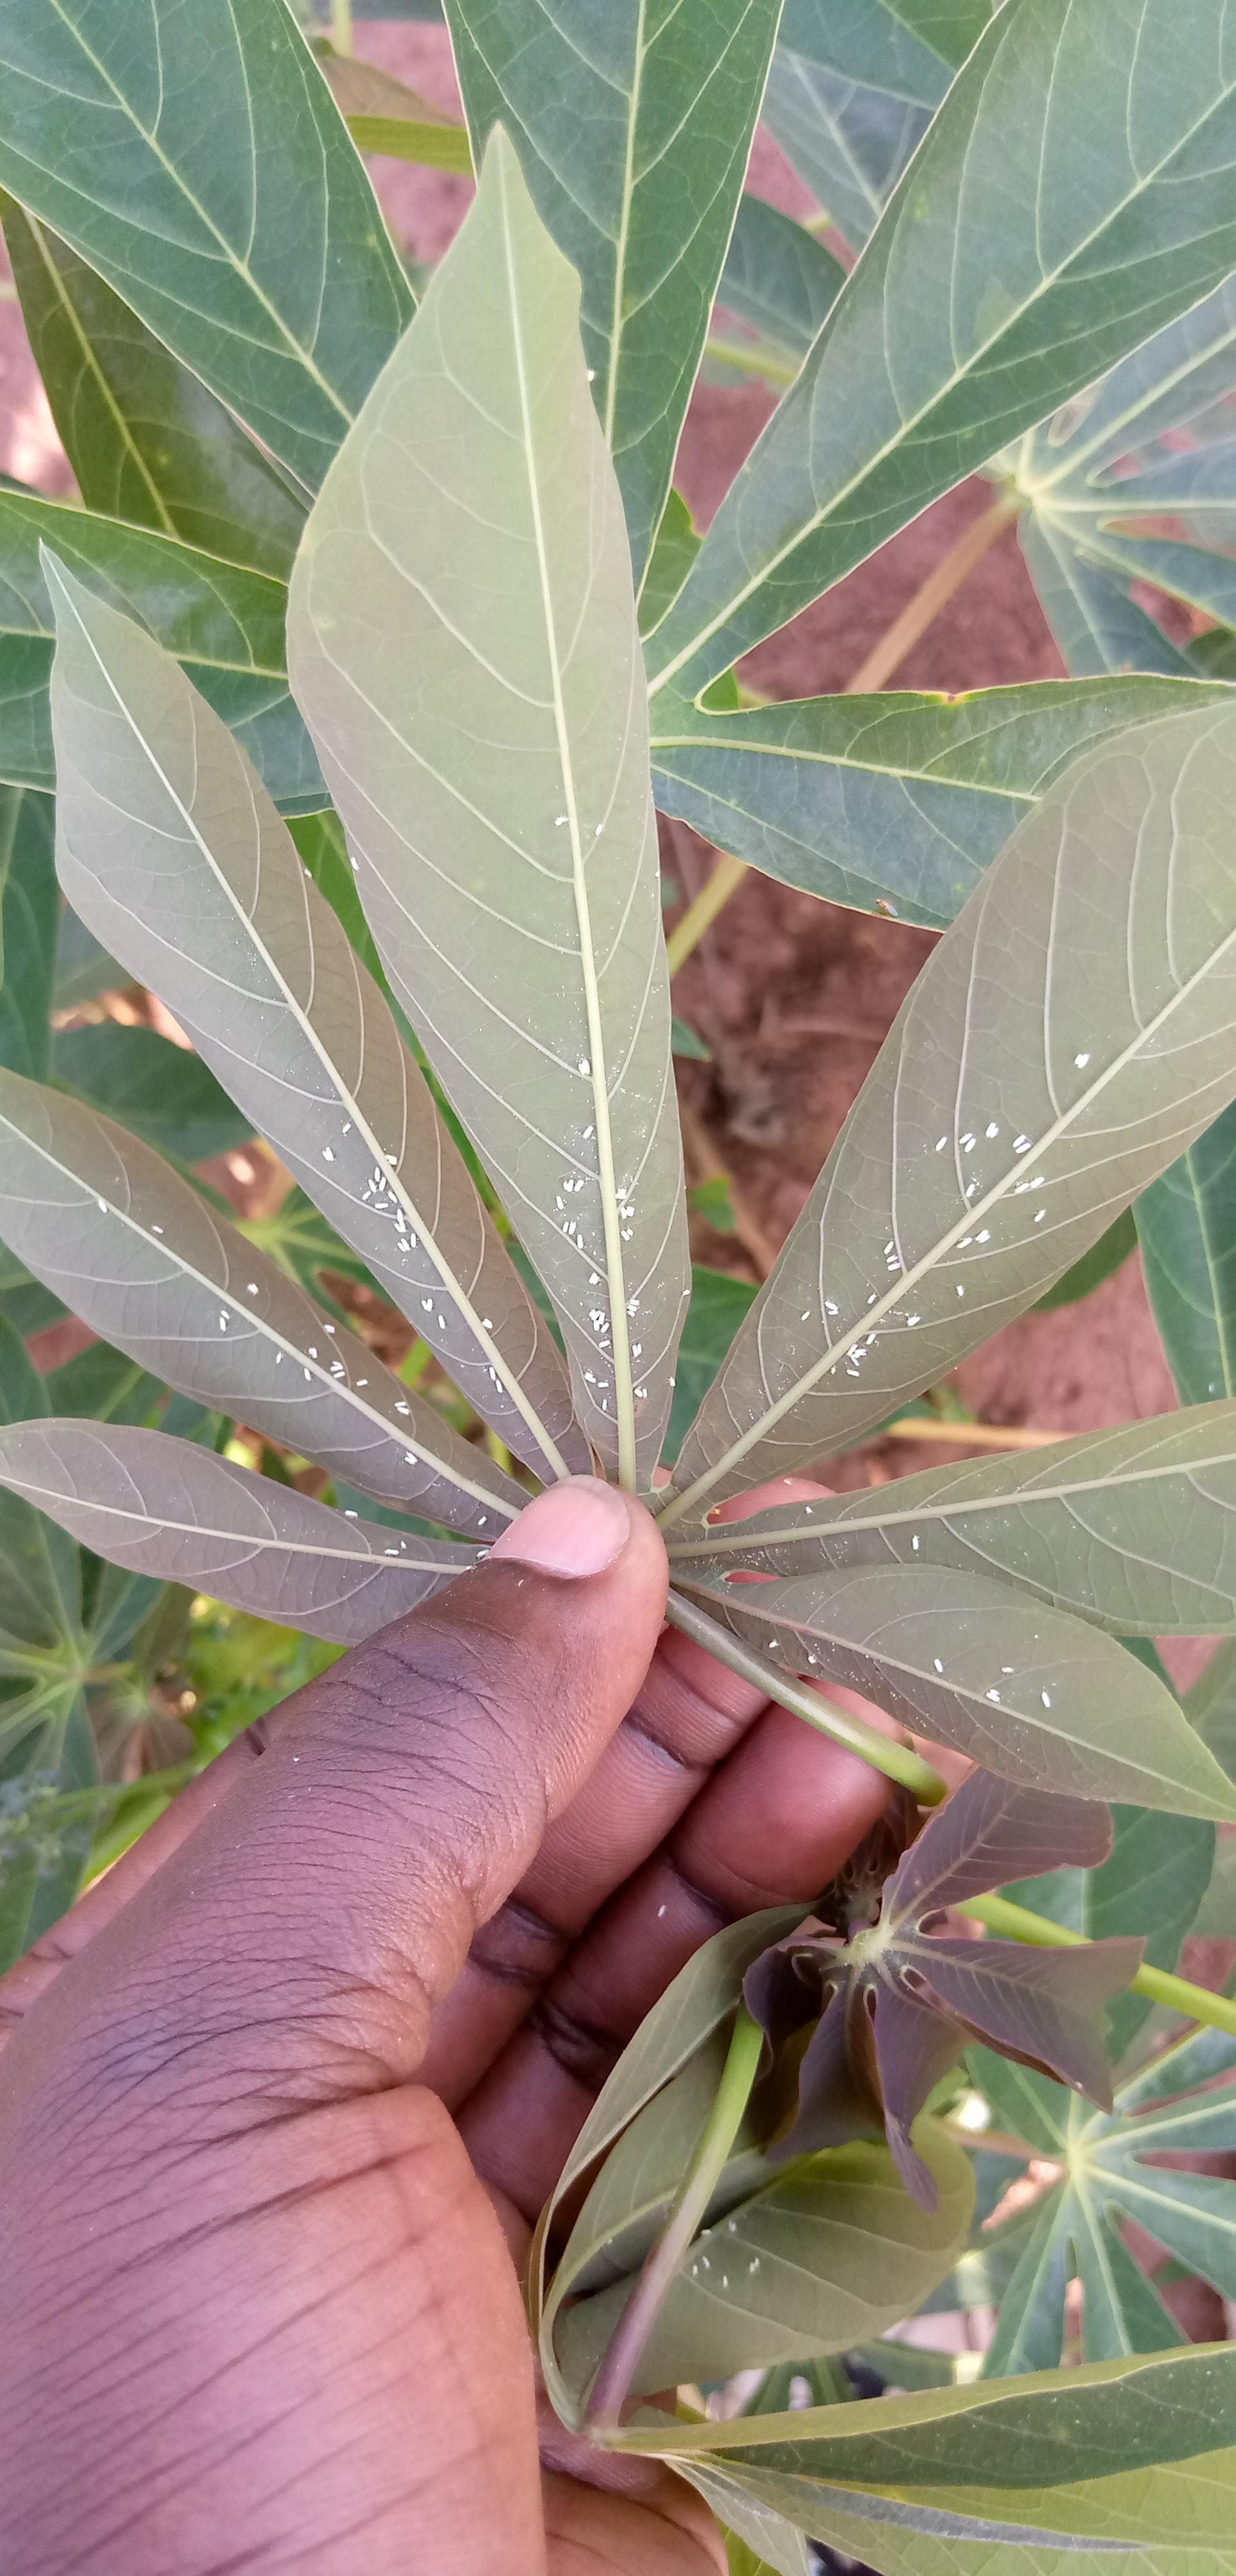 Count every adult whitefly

133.